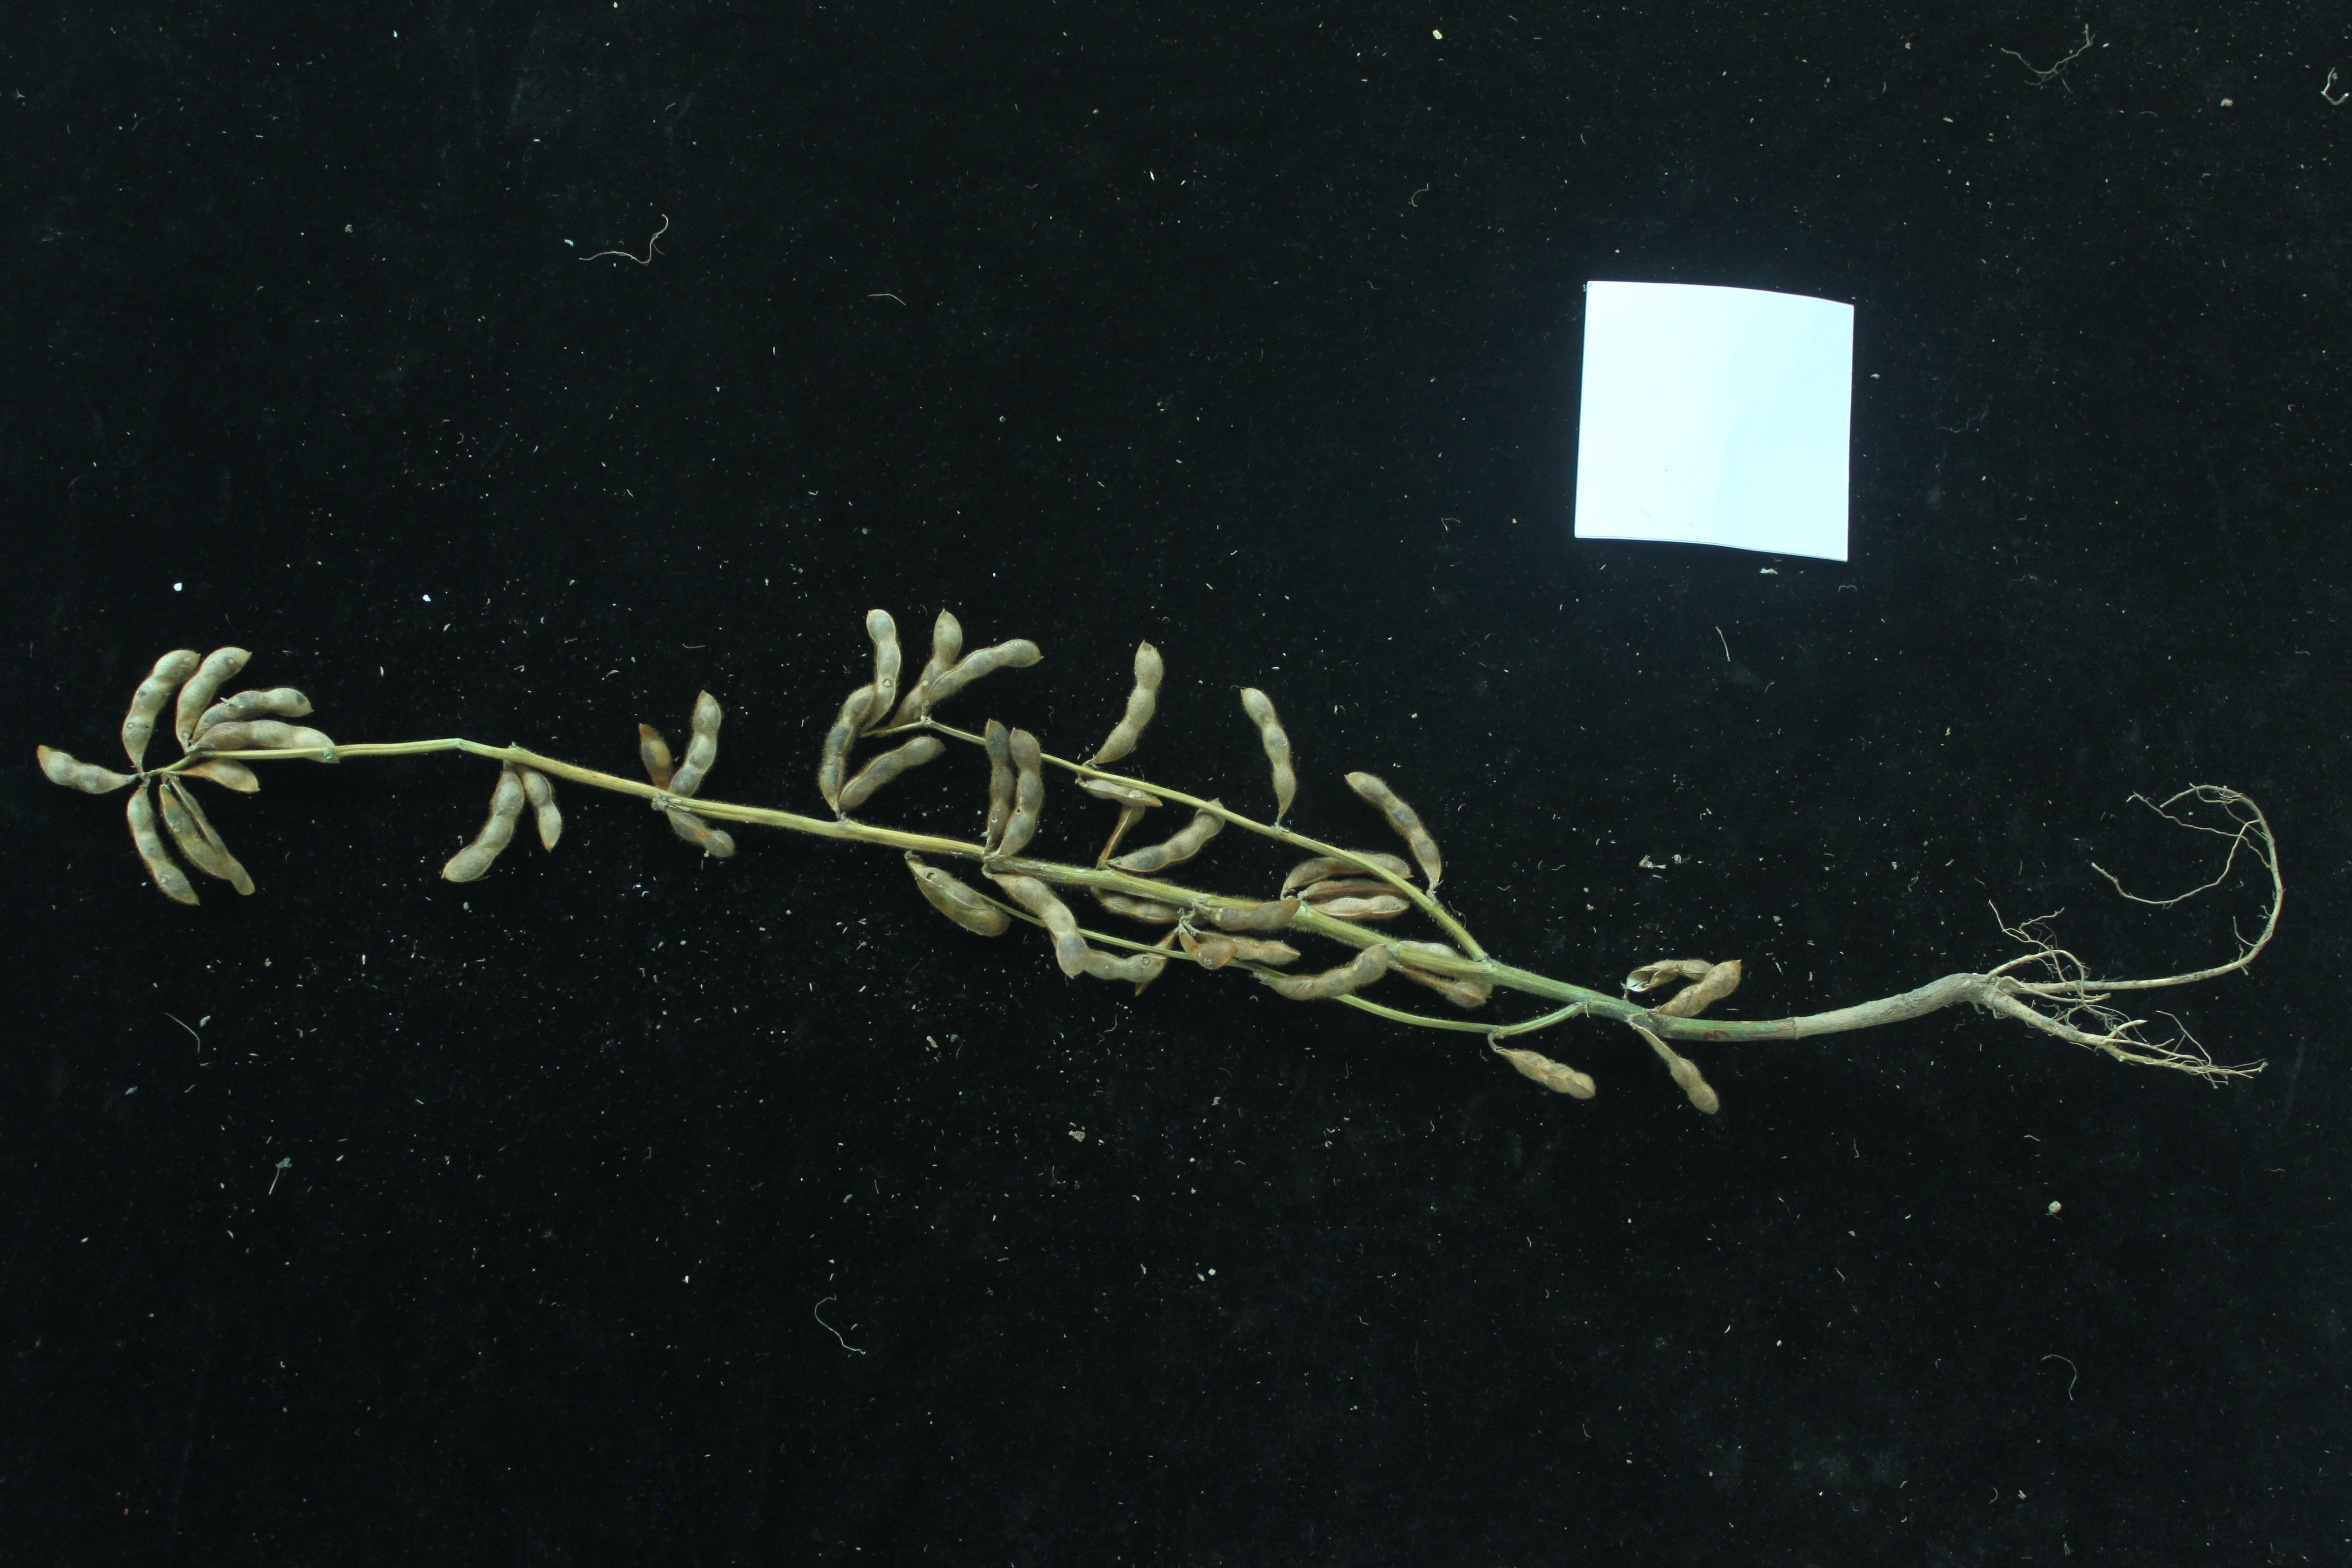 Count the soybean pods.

42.